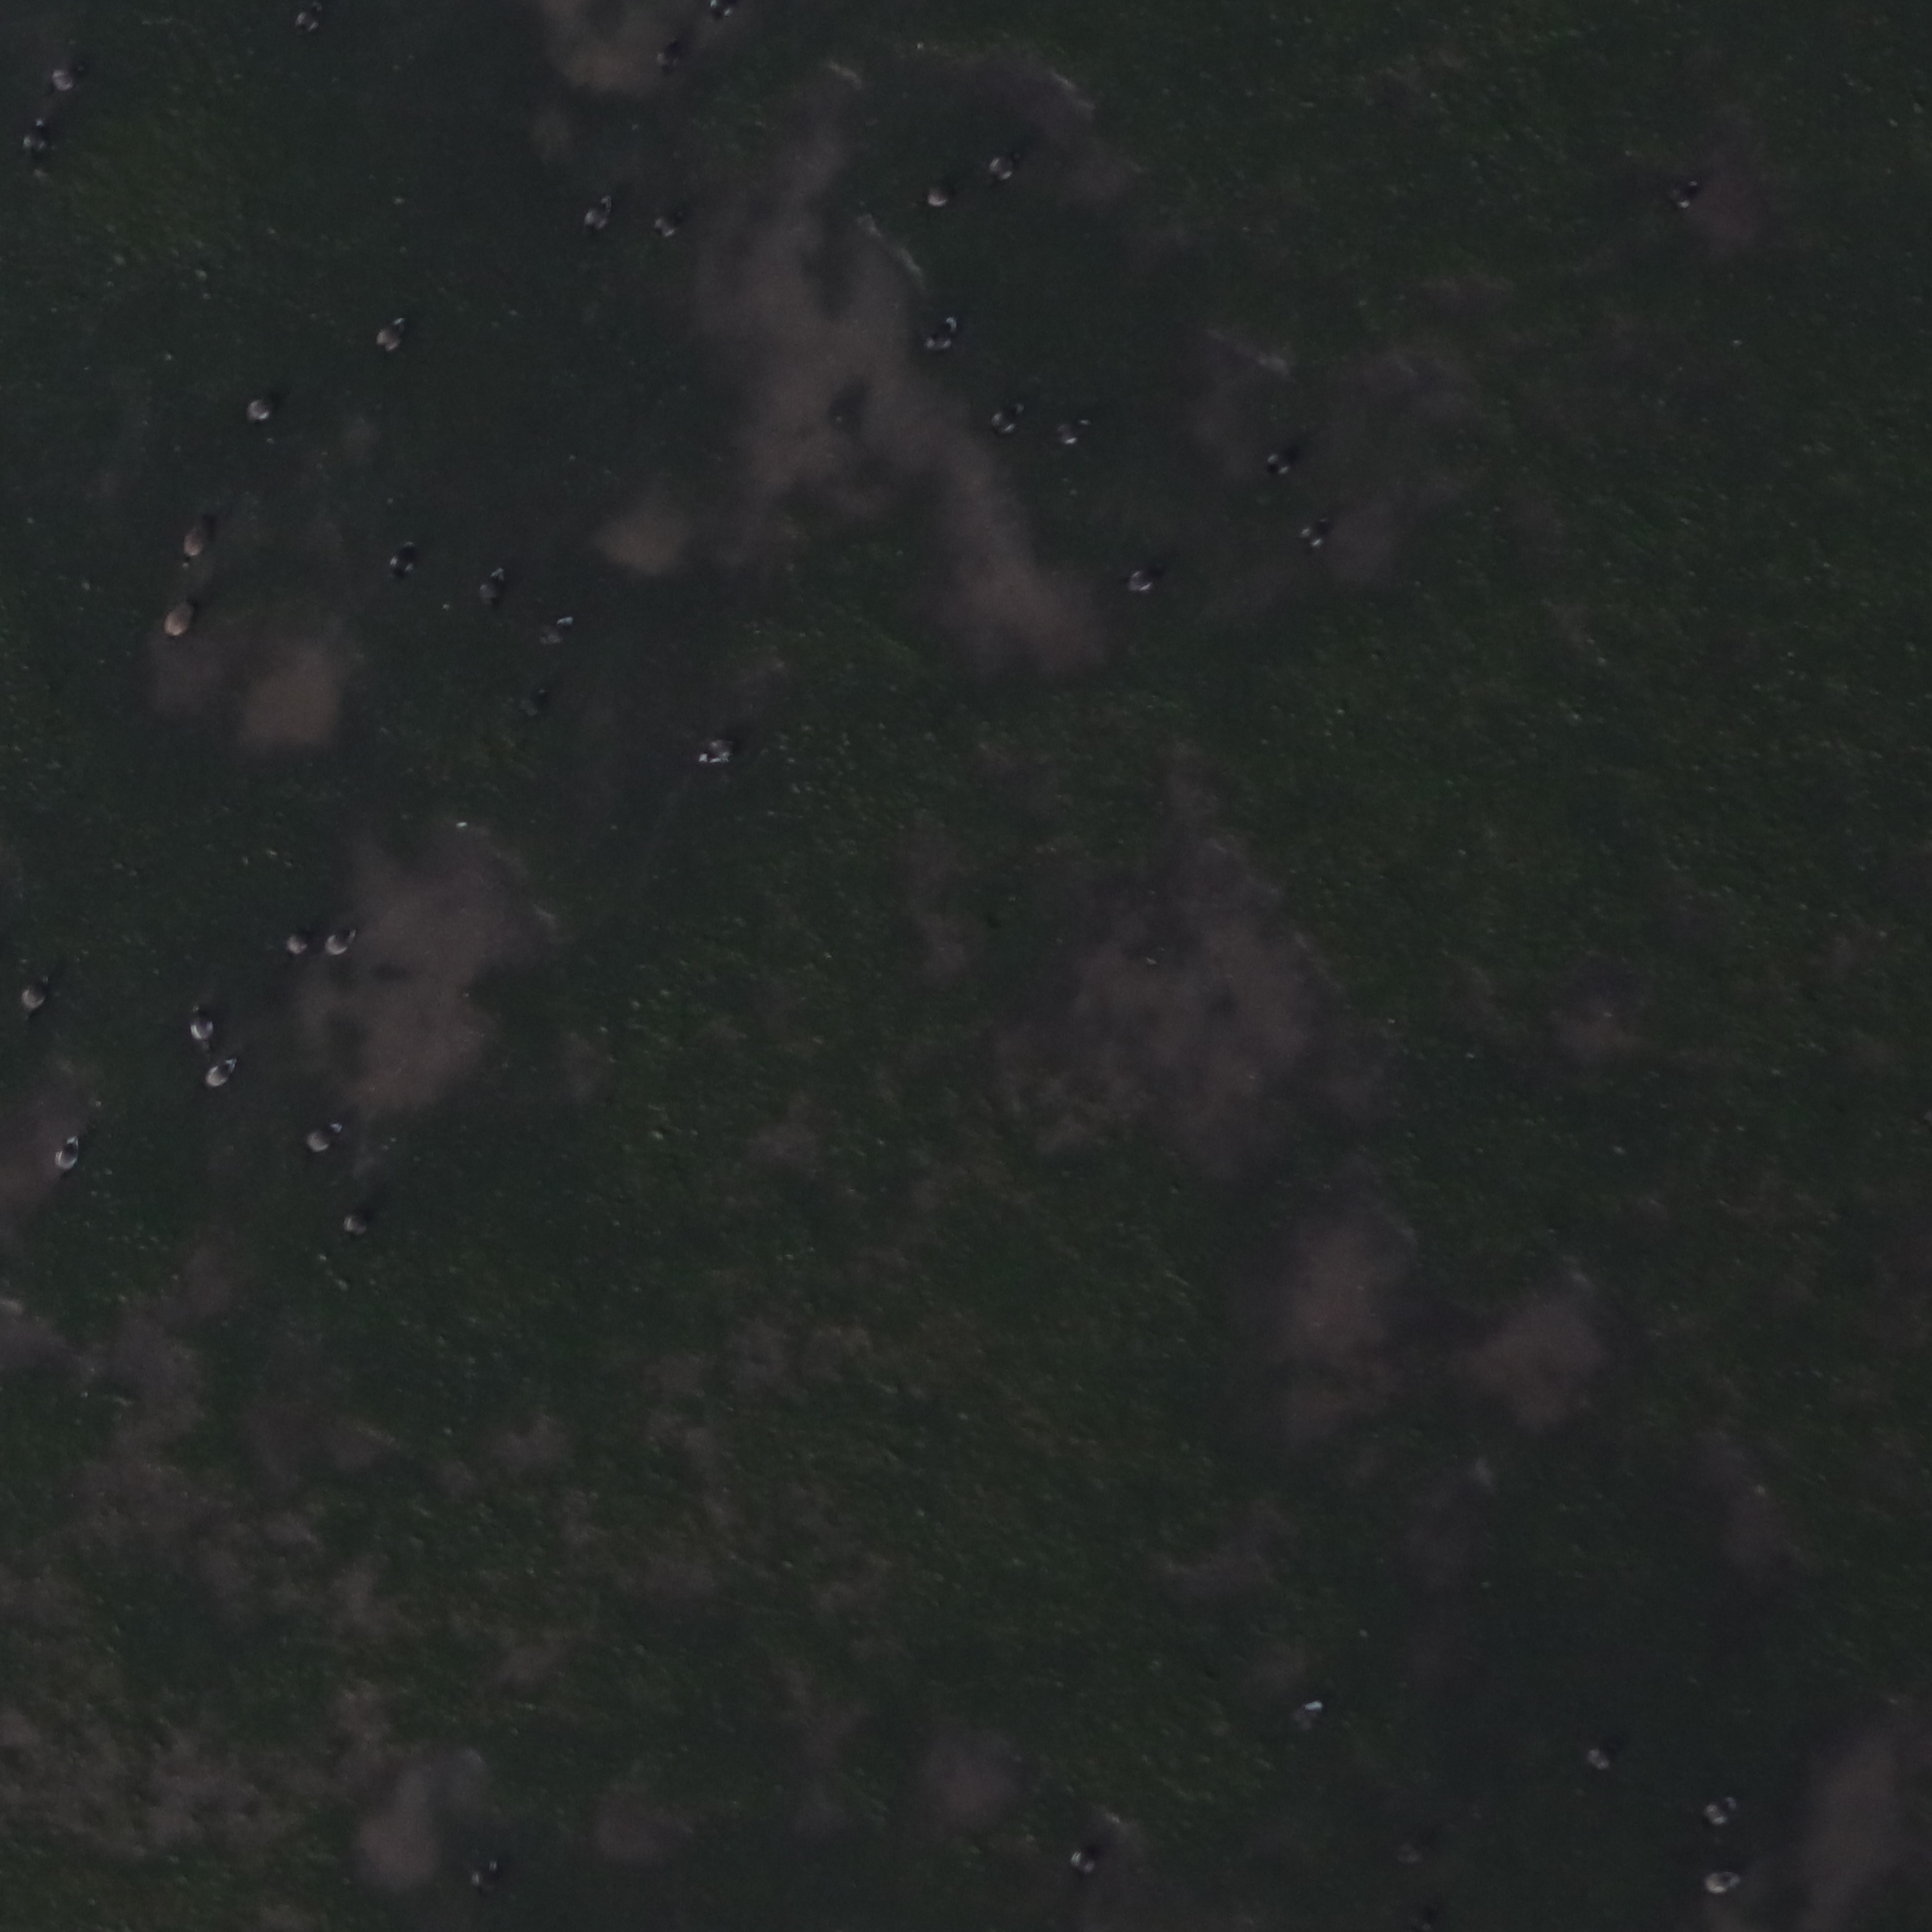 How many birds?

40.